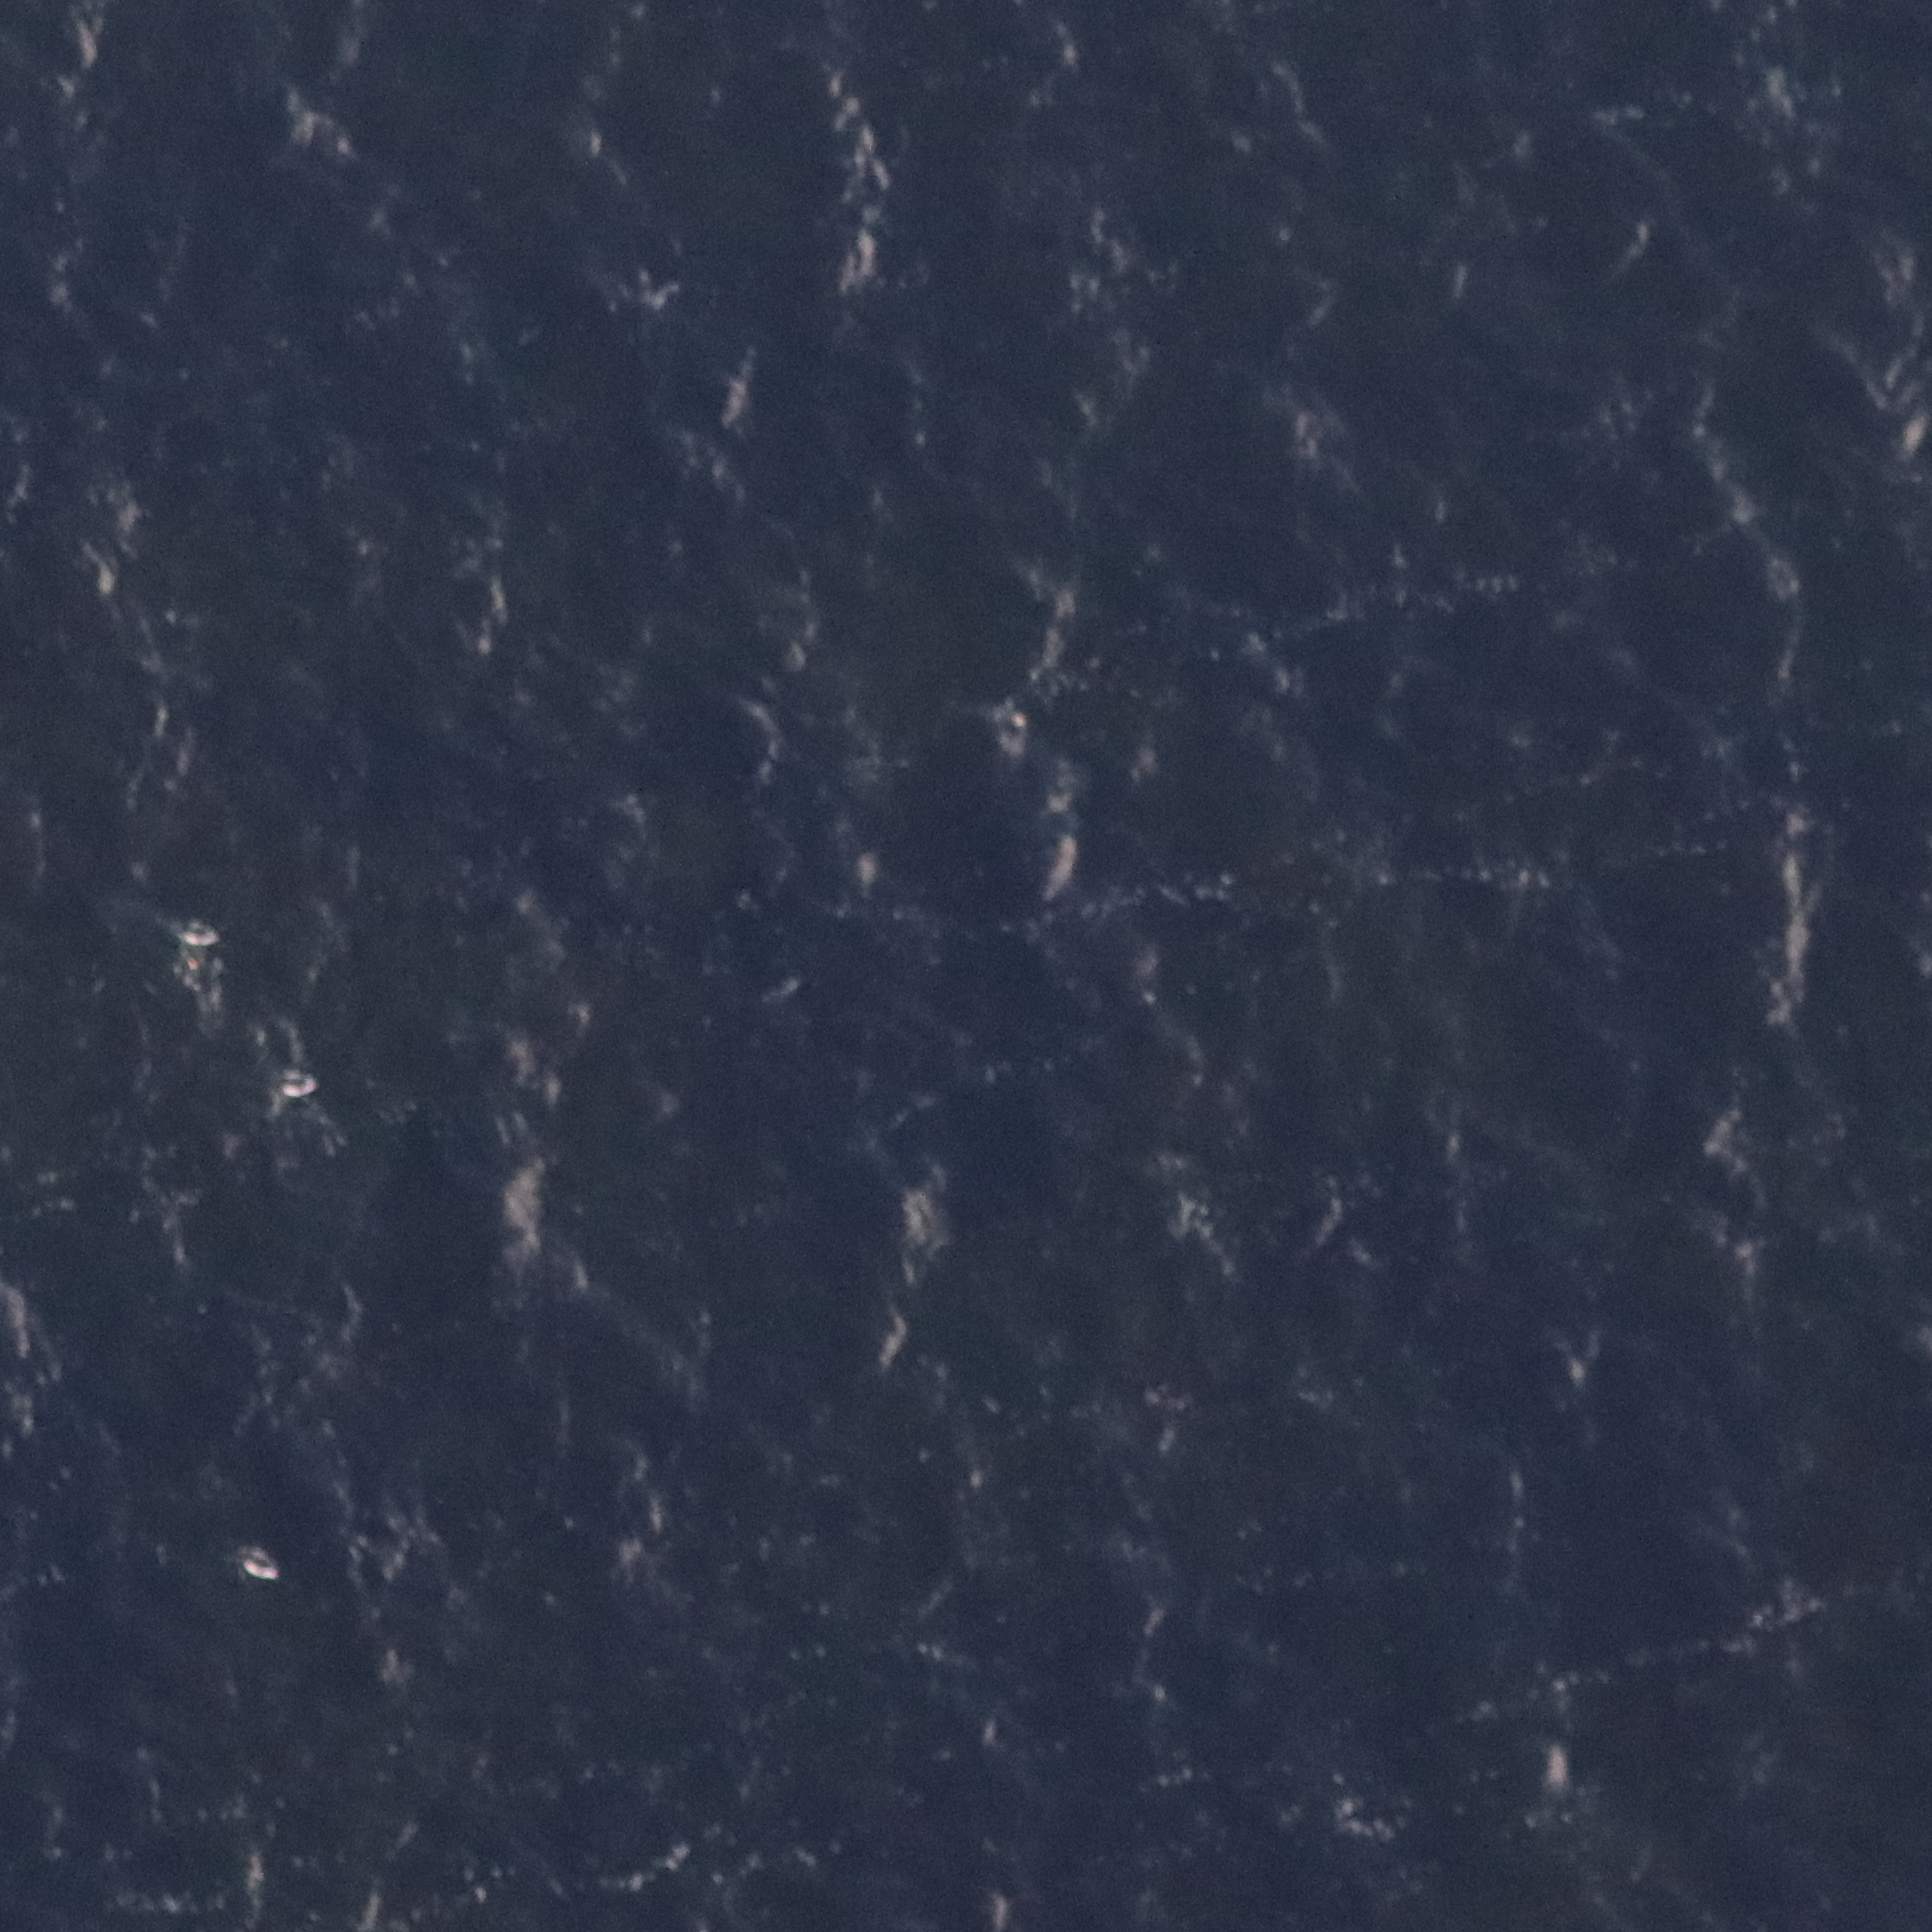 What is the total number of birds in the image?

3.